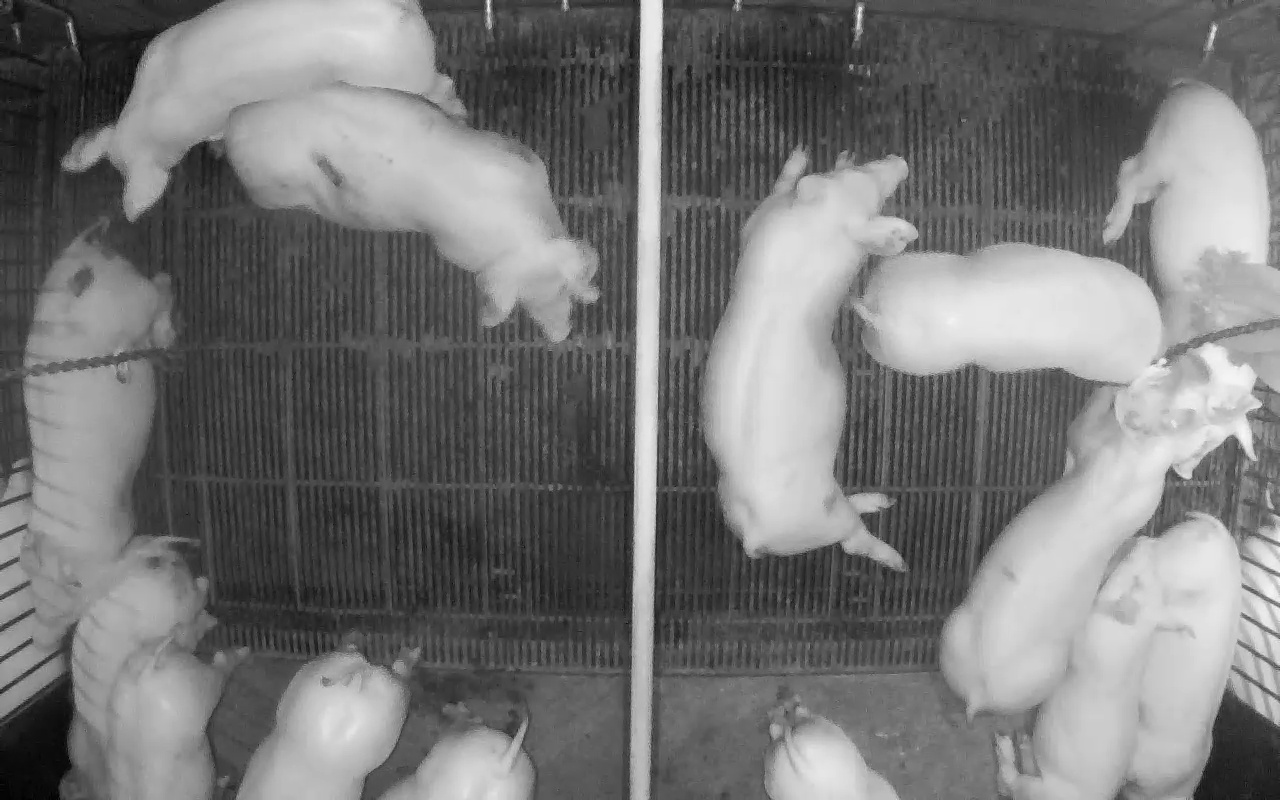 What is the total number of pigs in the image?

16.